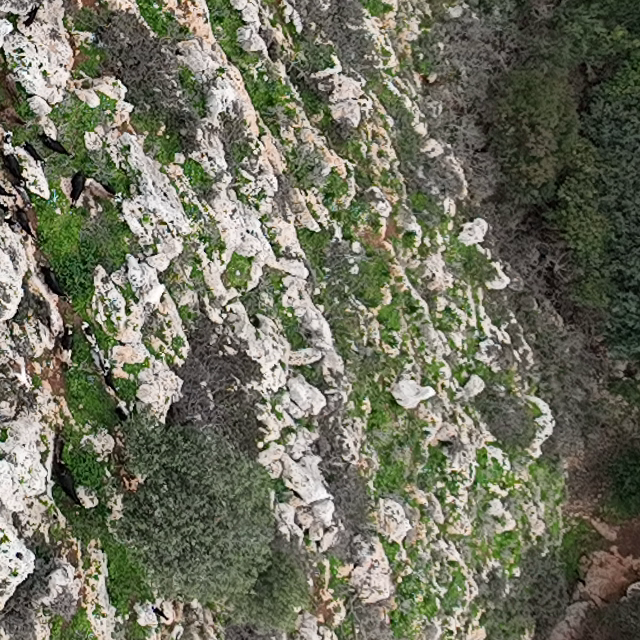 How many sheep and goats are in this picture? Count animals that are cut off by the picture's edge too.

25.